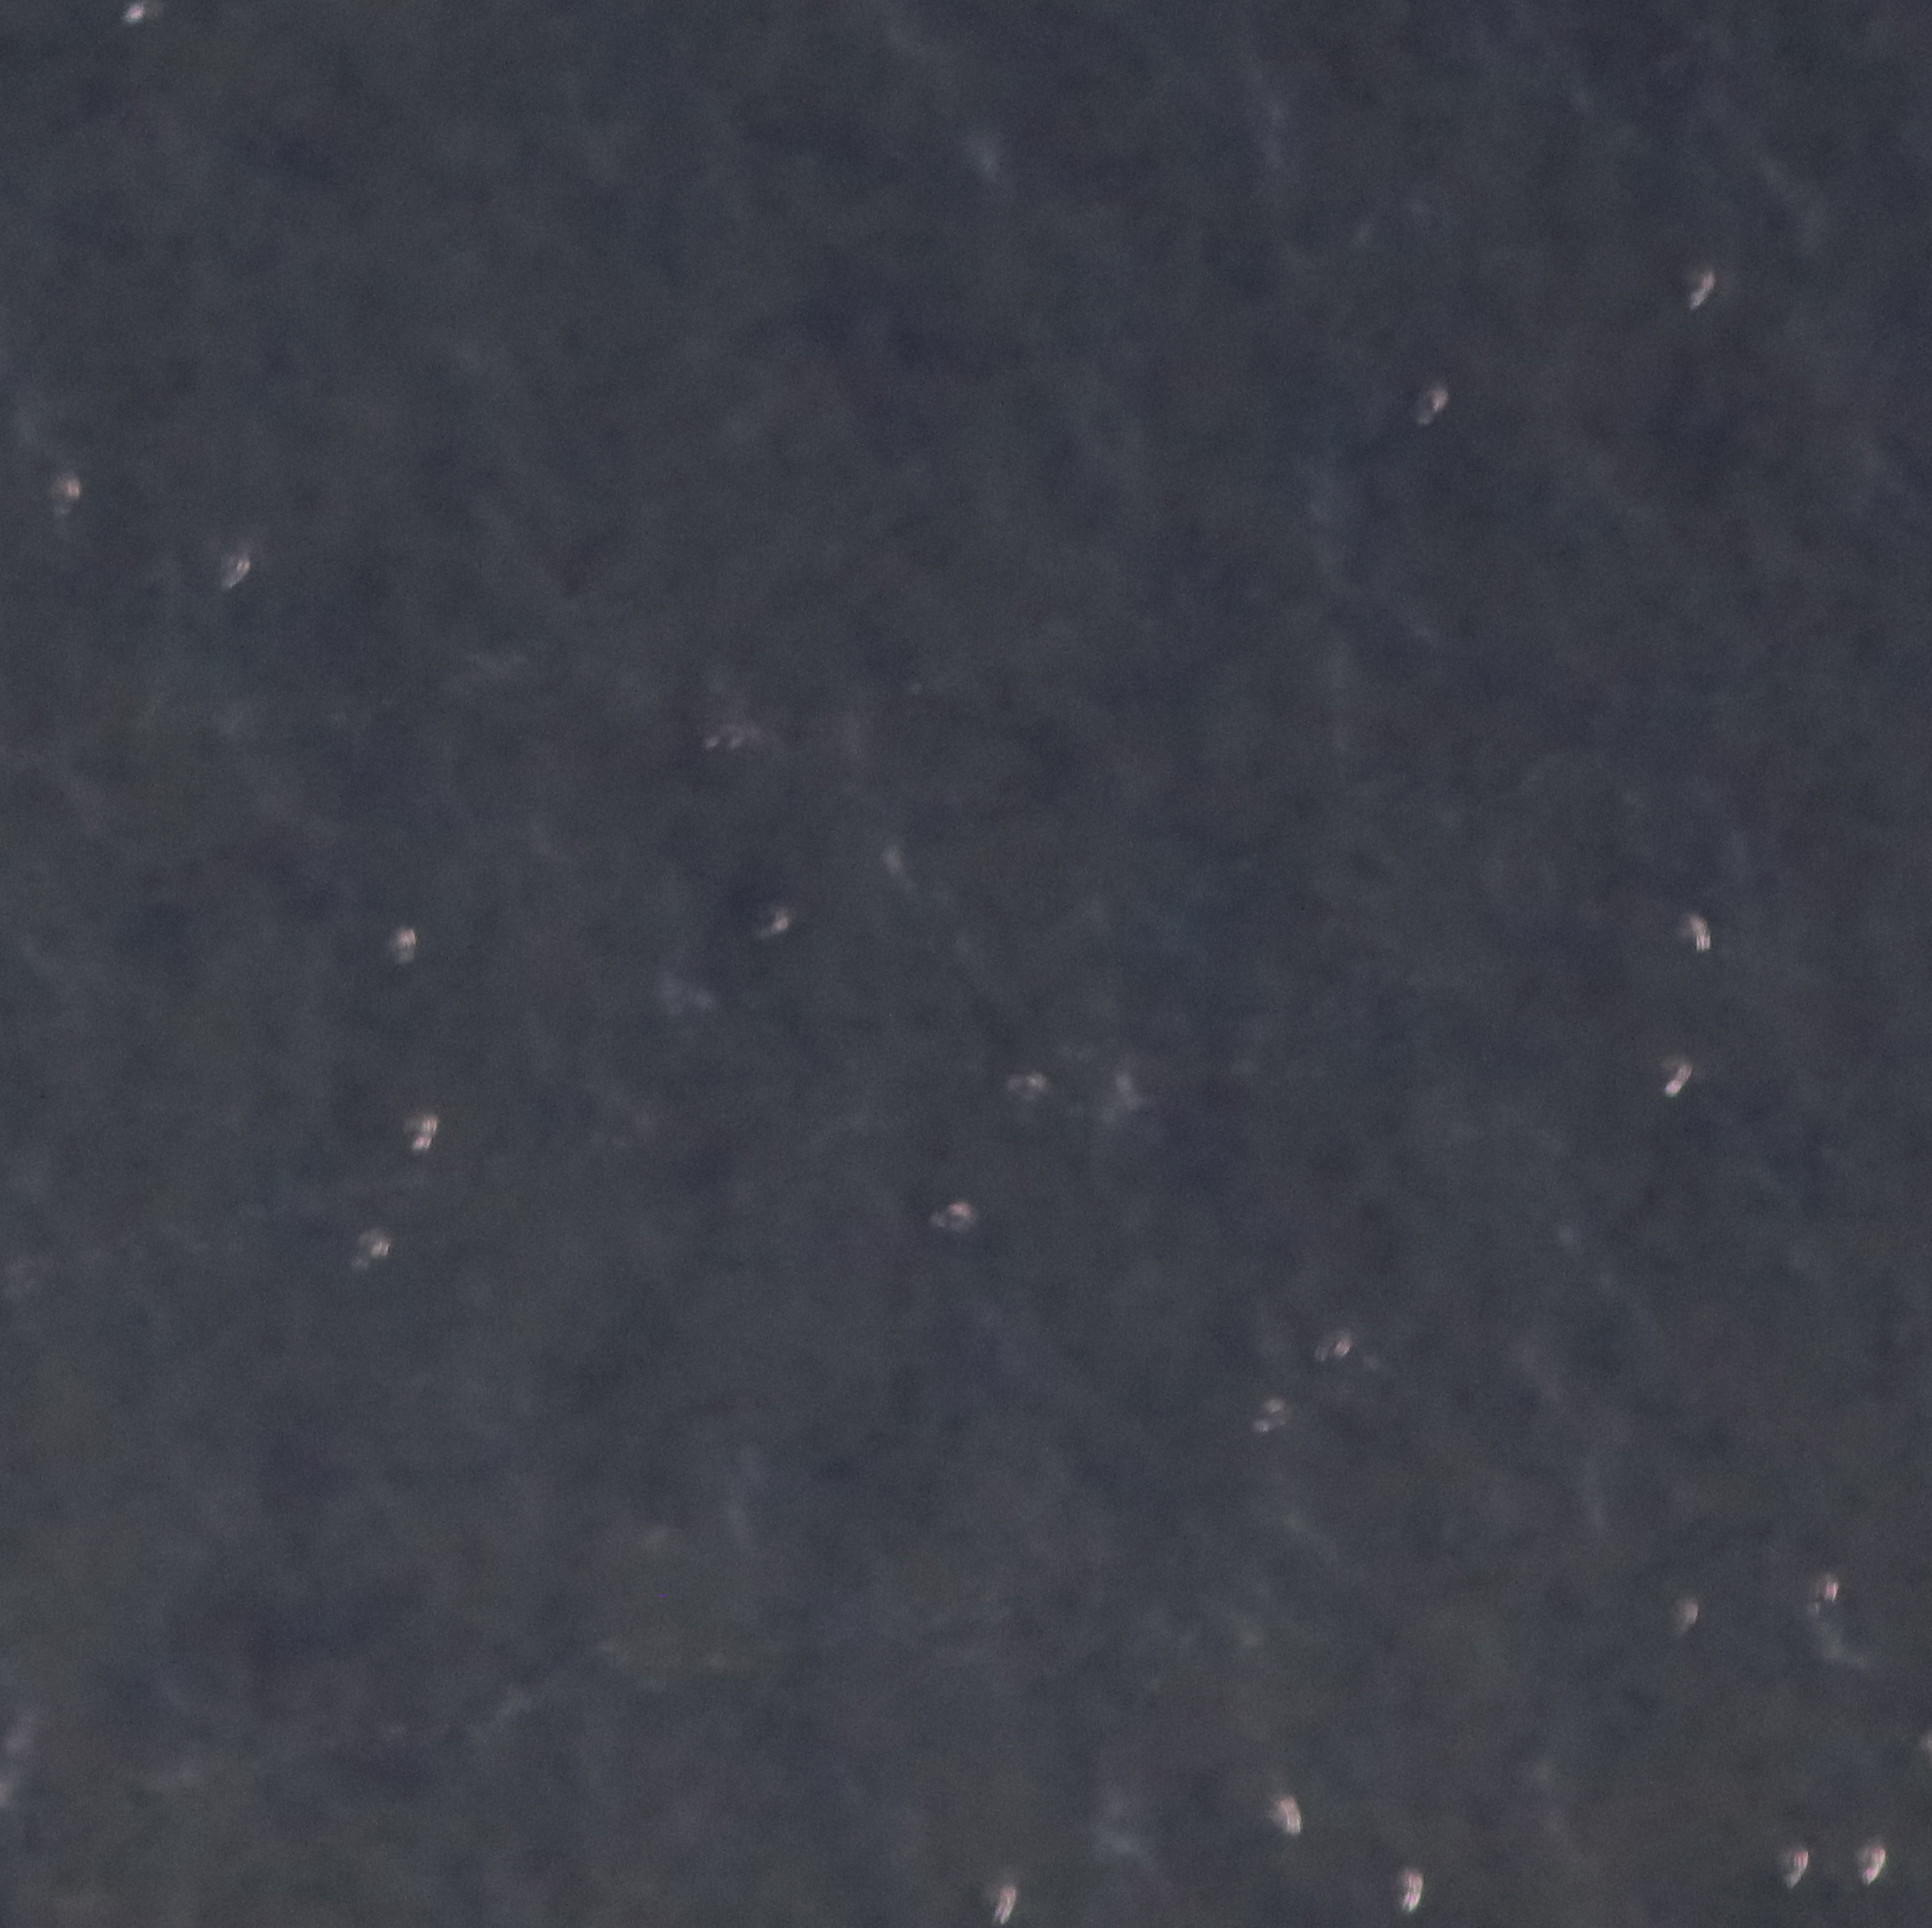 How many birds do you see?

23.